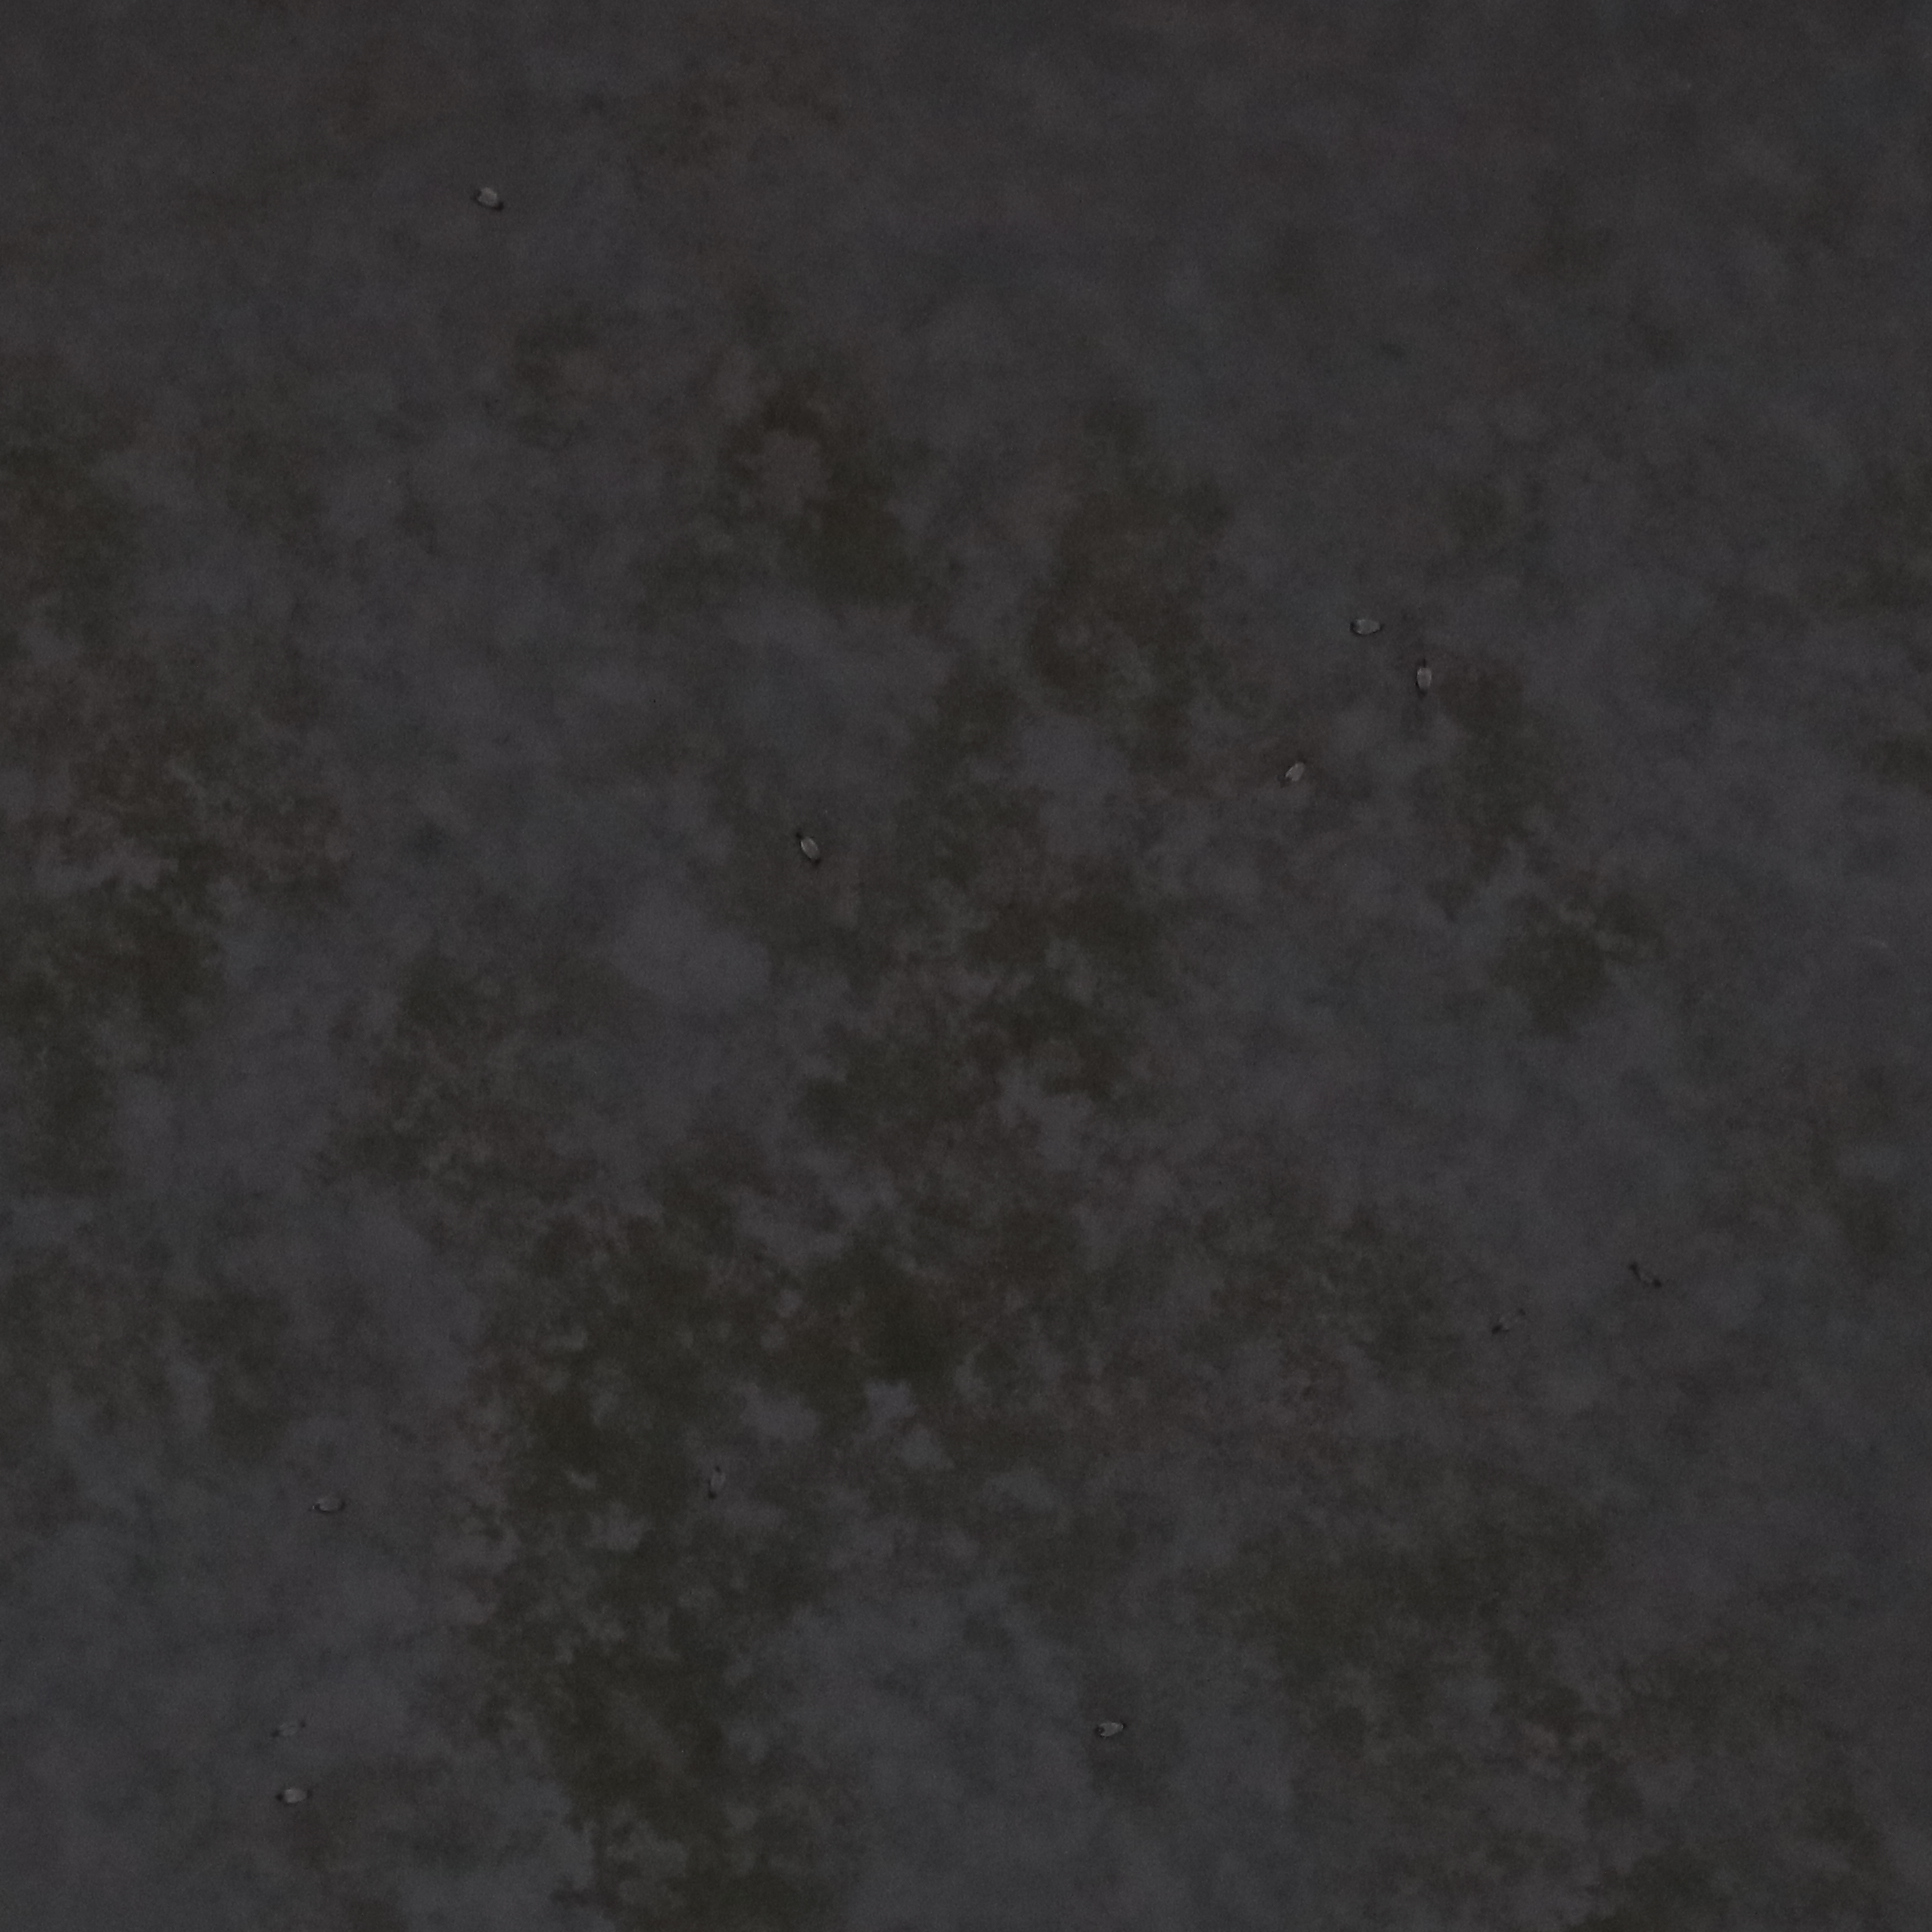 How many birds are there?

12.